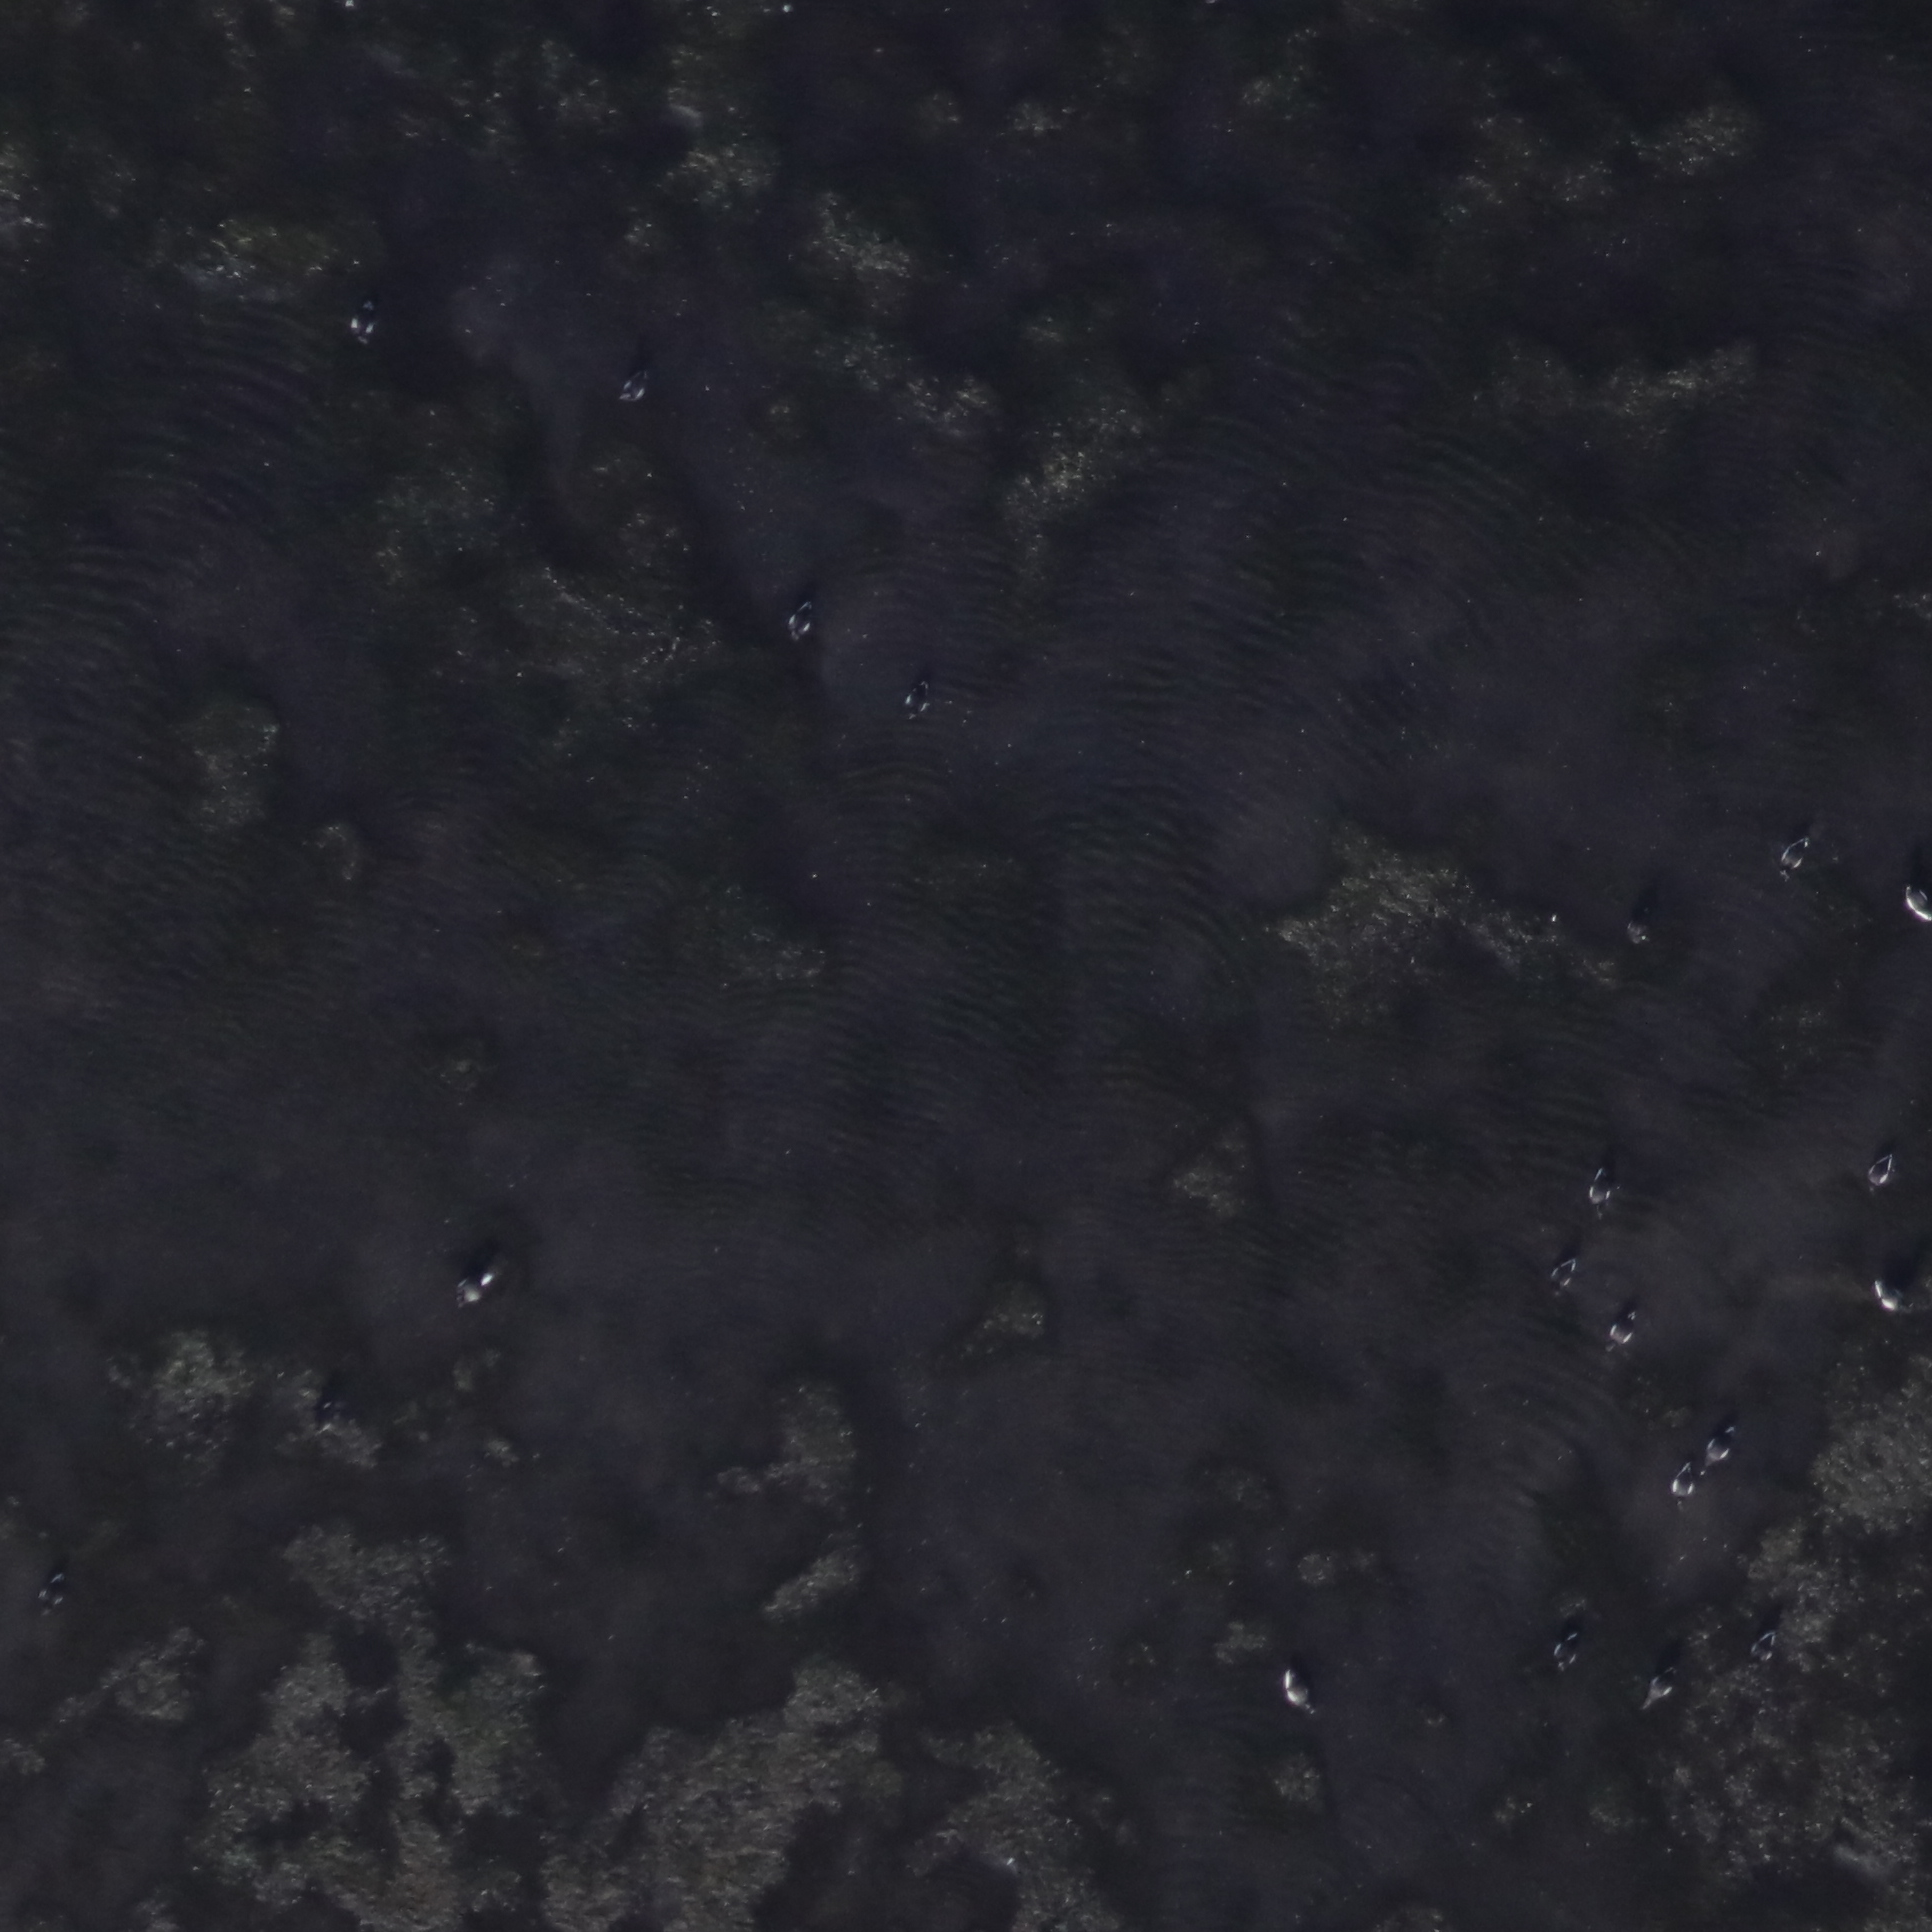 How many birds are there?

21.